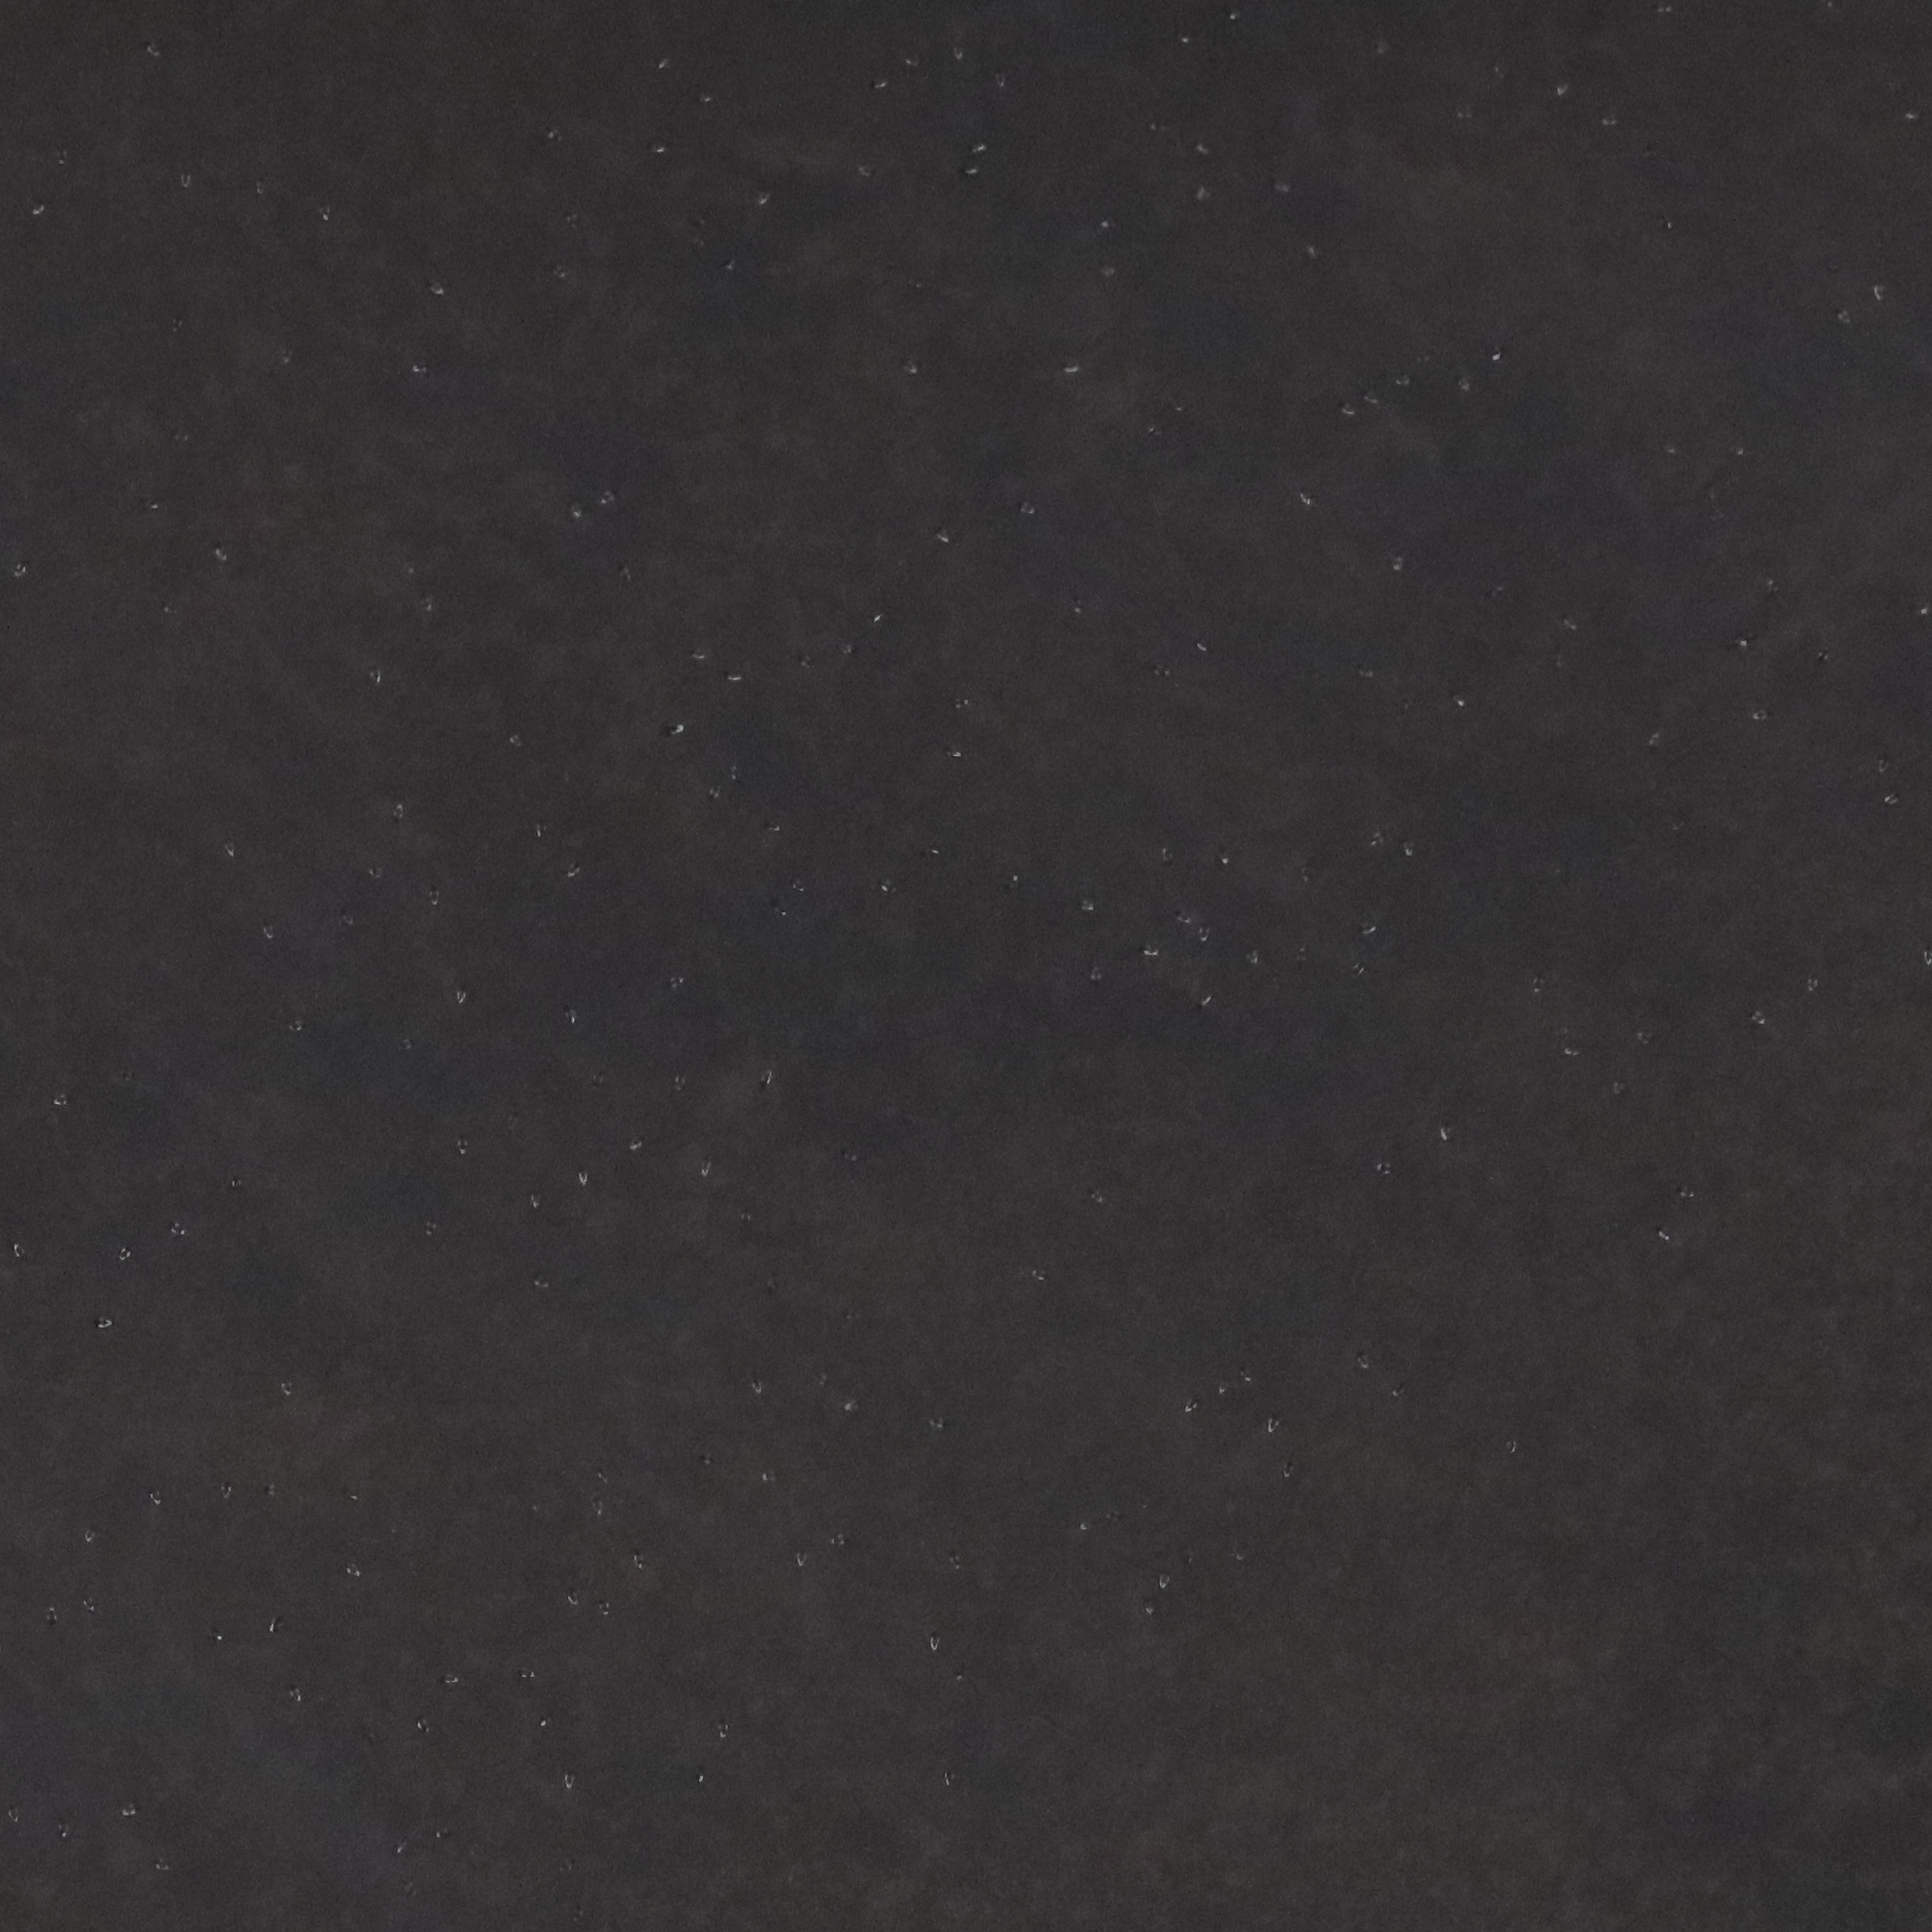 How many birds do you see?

235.